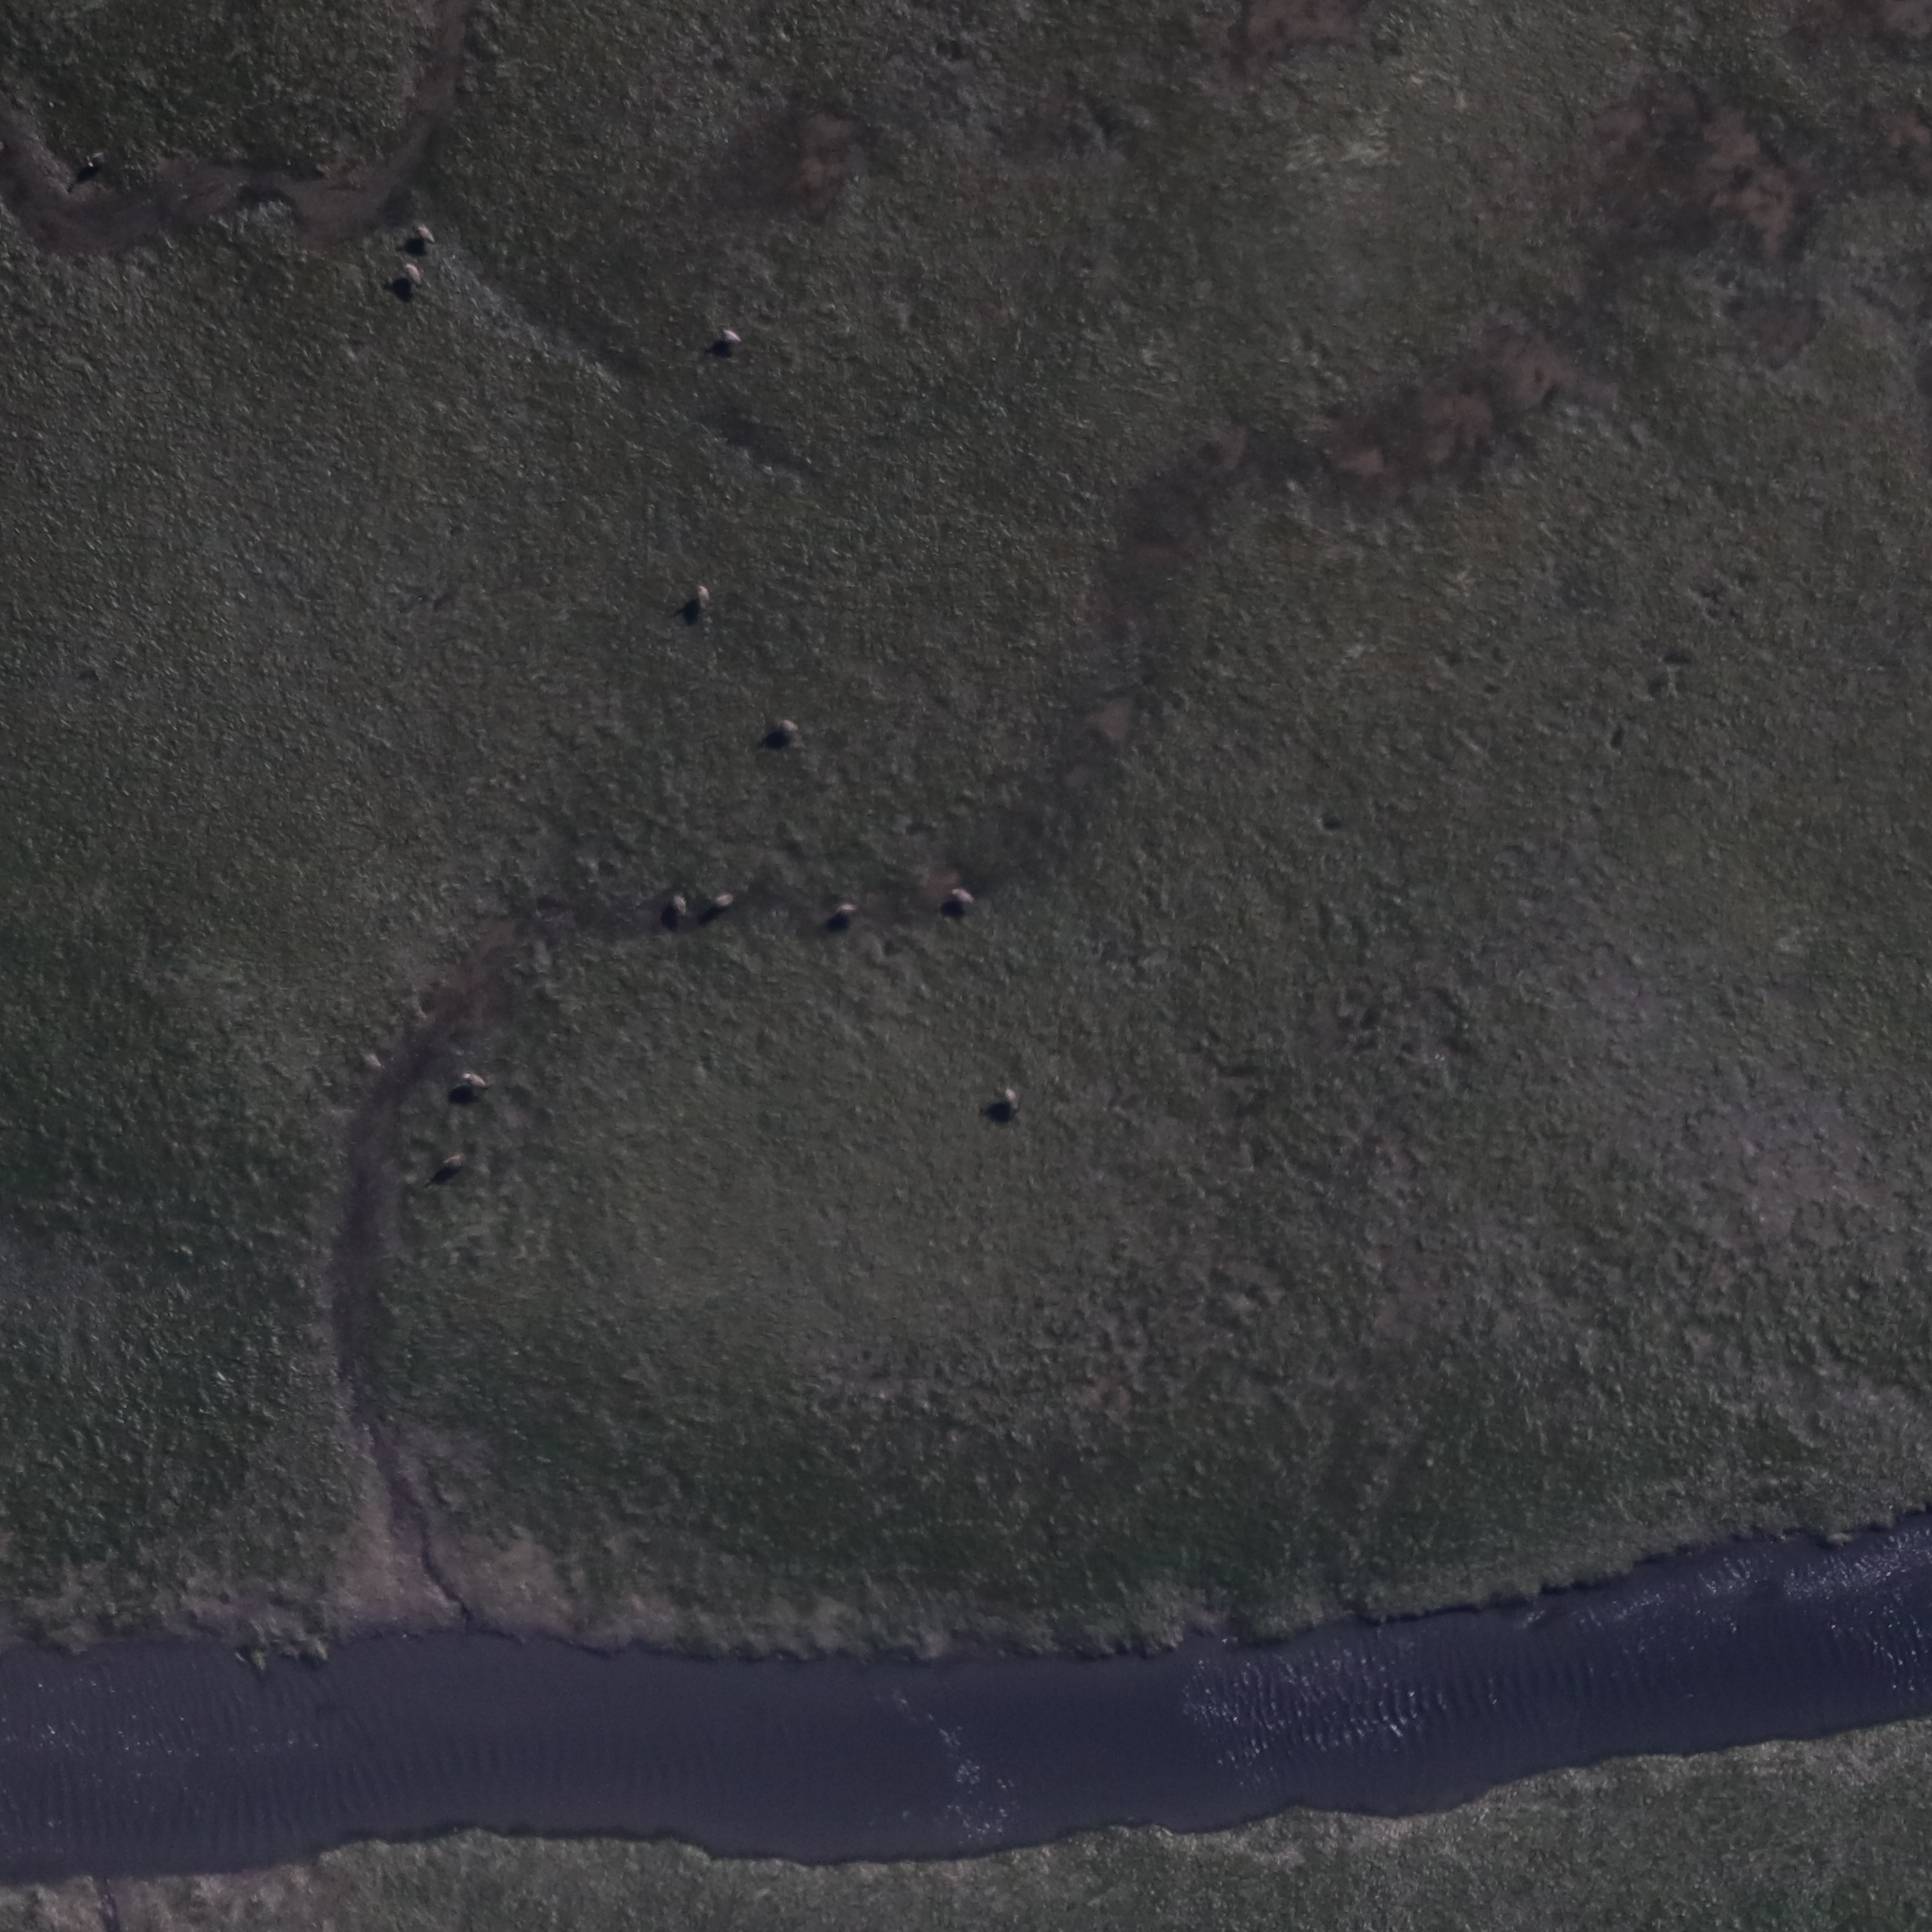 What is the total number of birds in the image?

12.